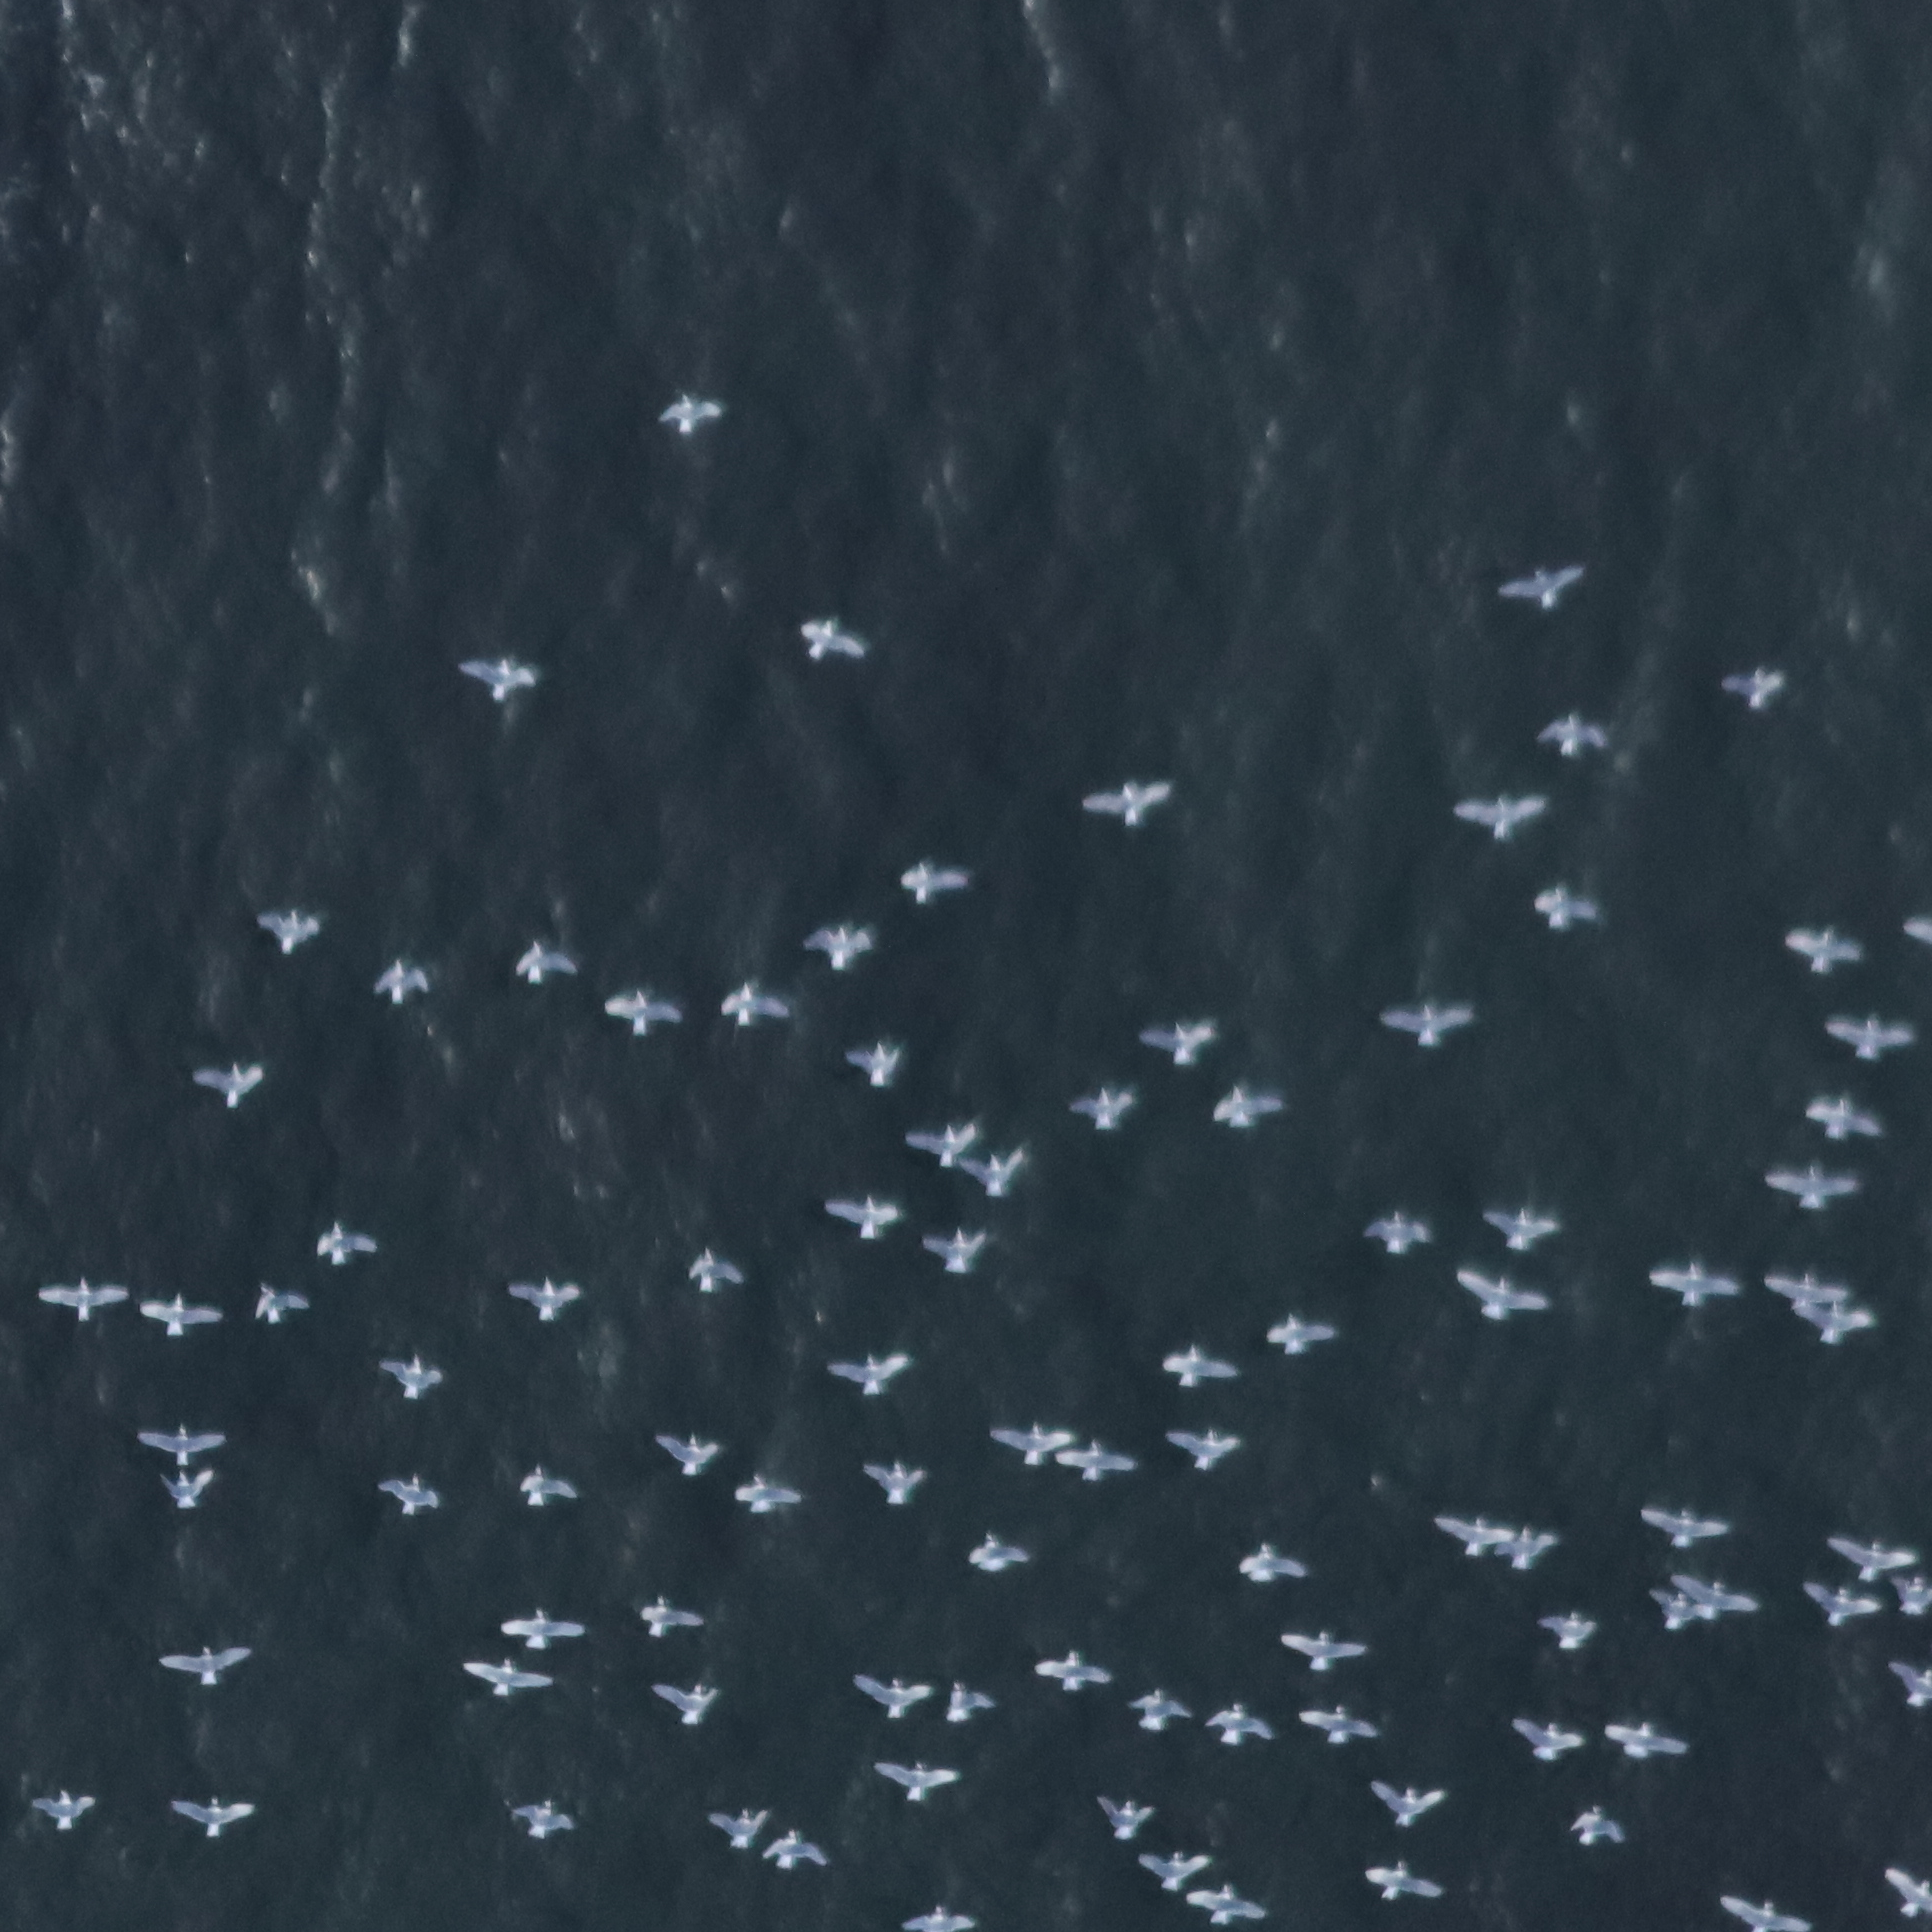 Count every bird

97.